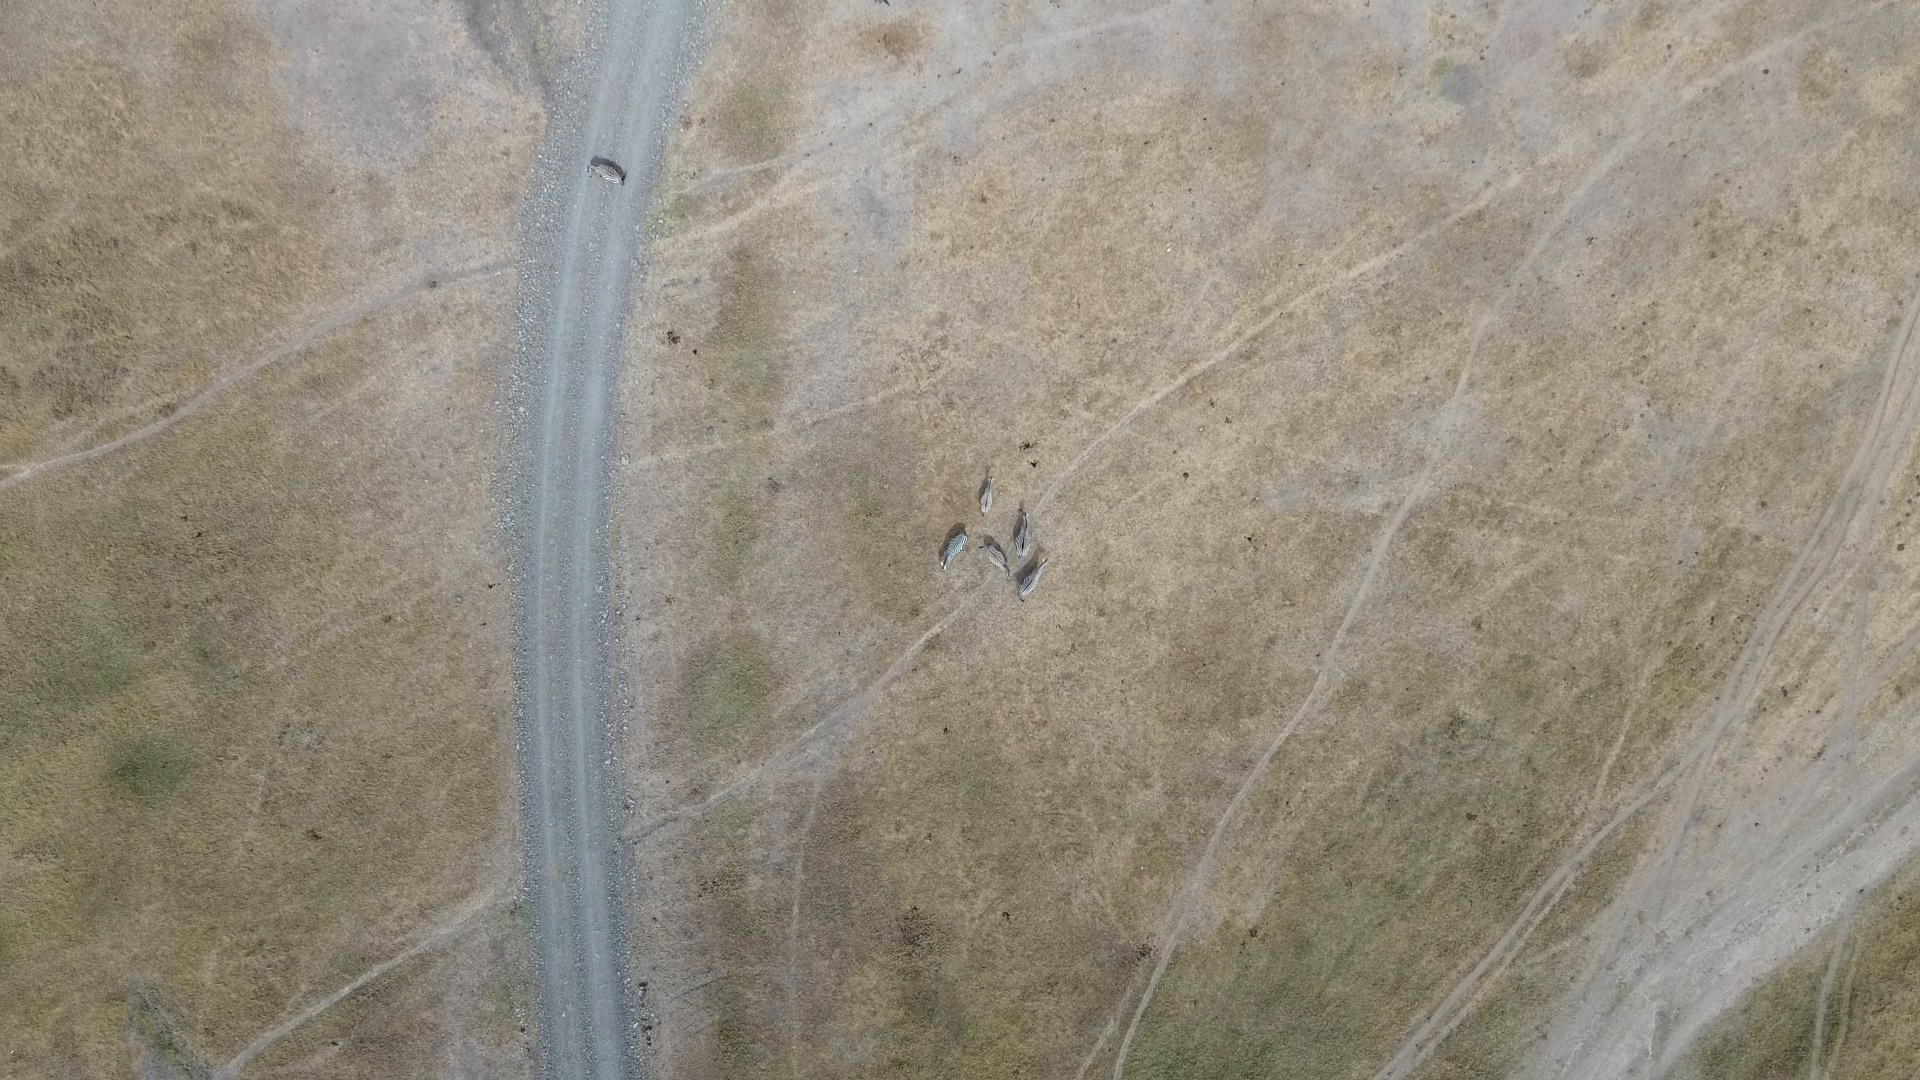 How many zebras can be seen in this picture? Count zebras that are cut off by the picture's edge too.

6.